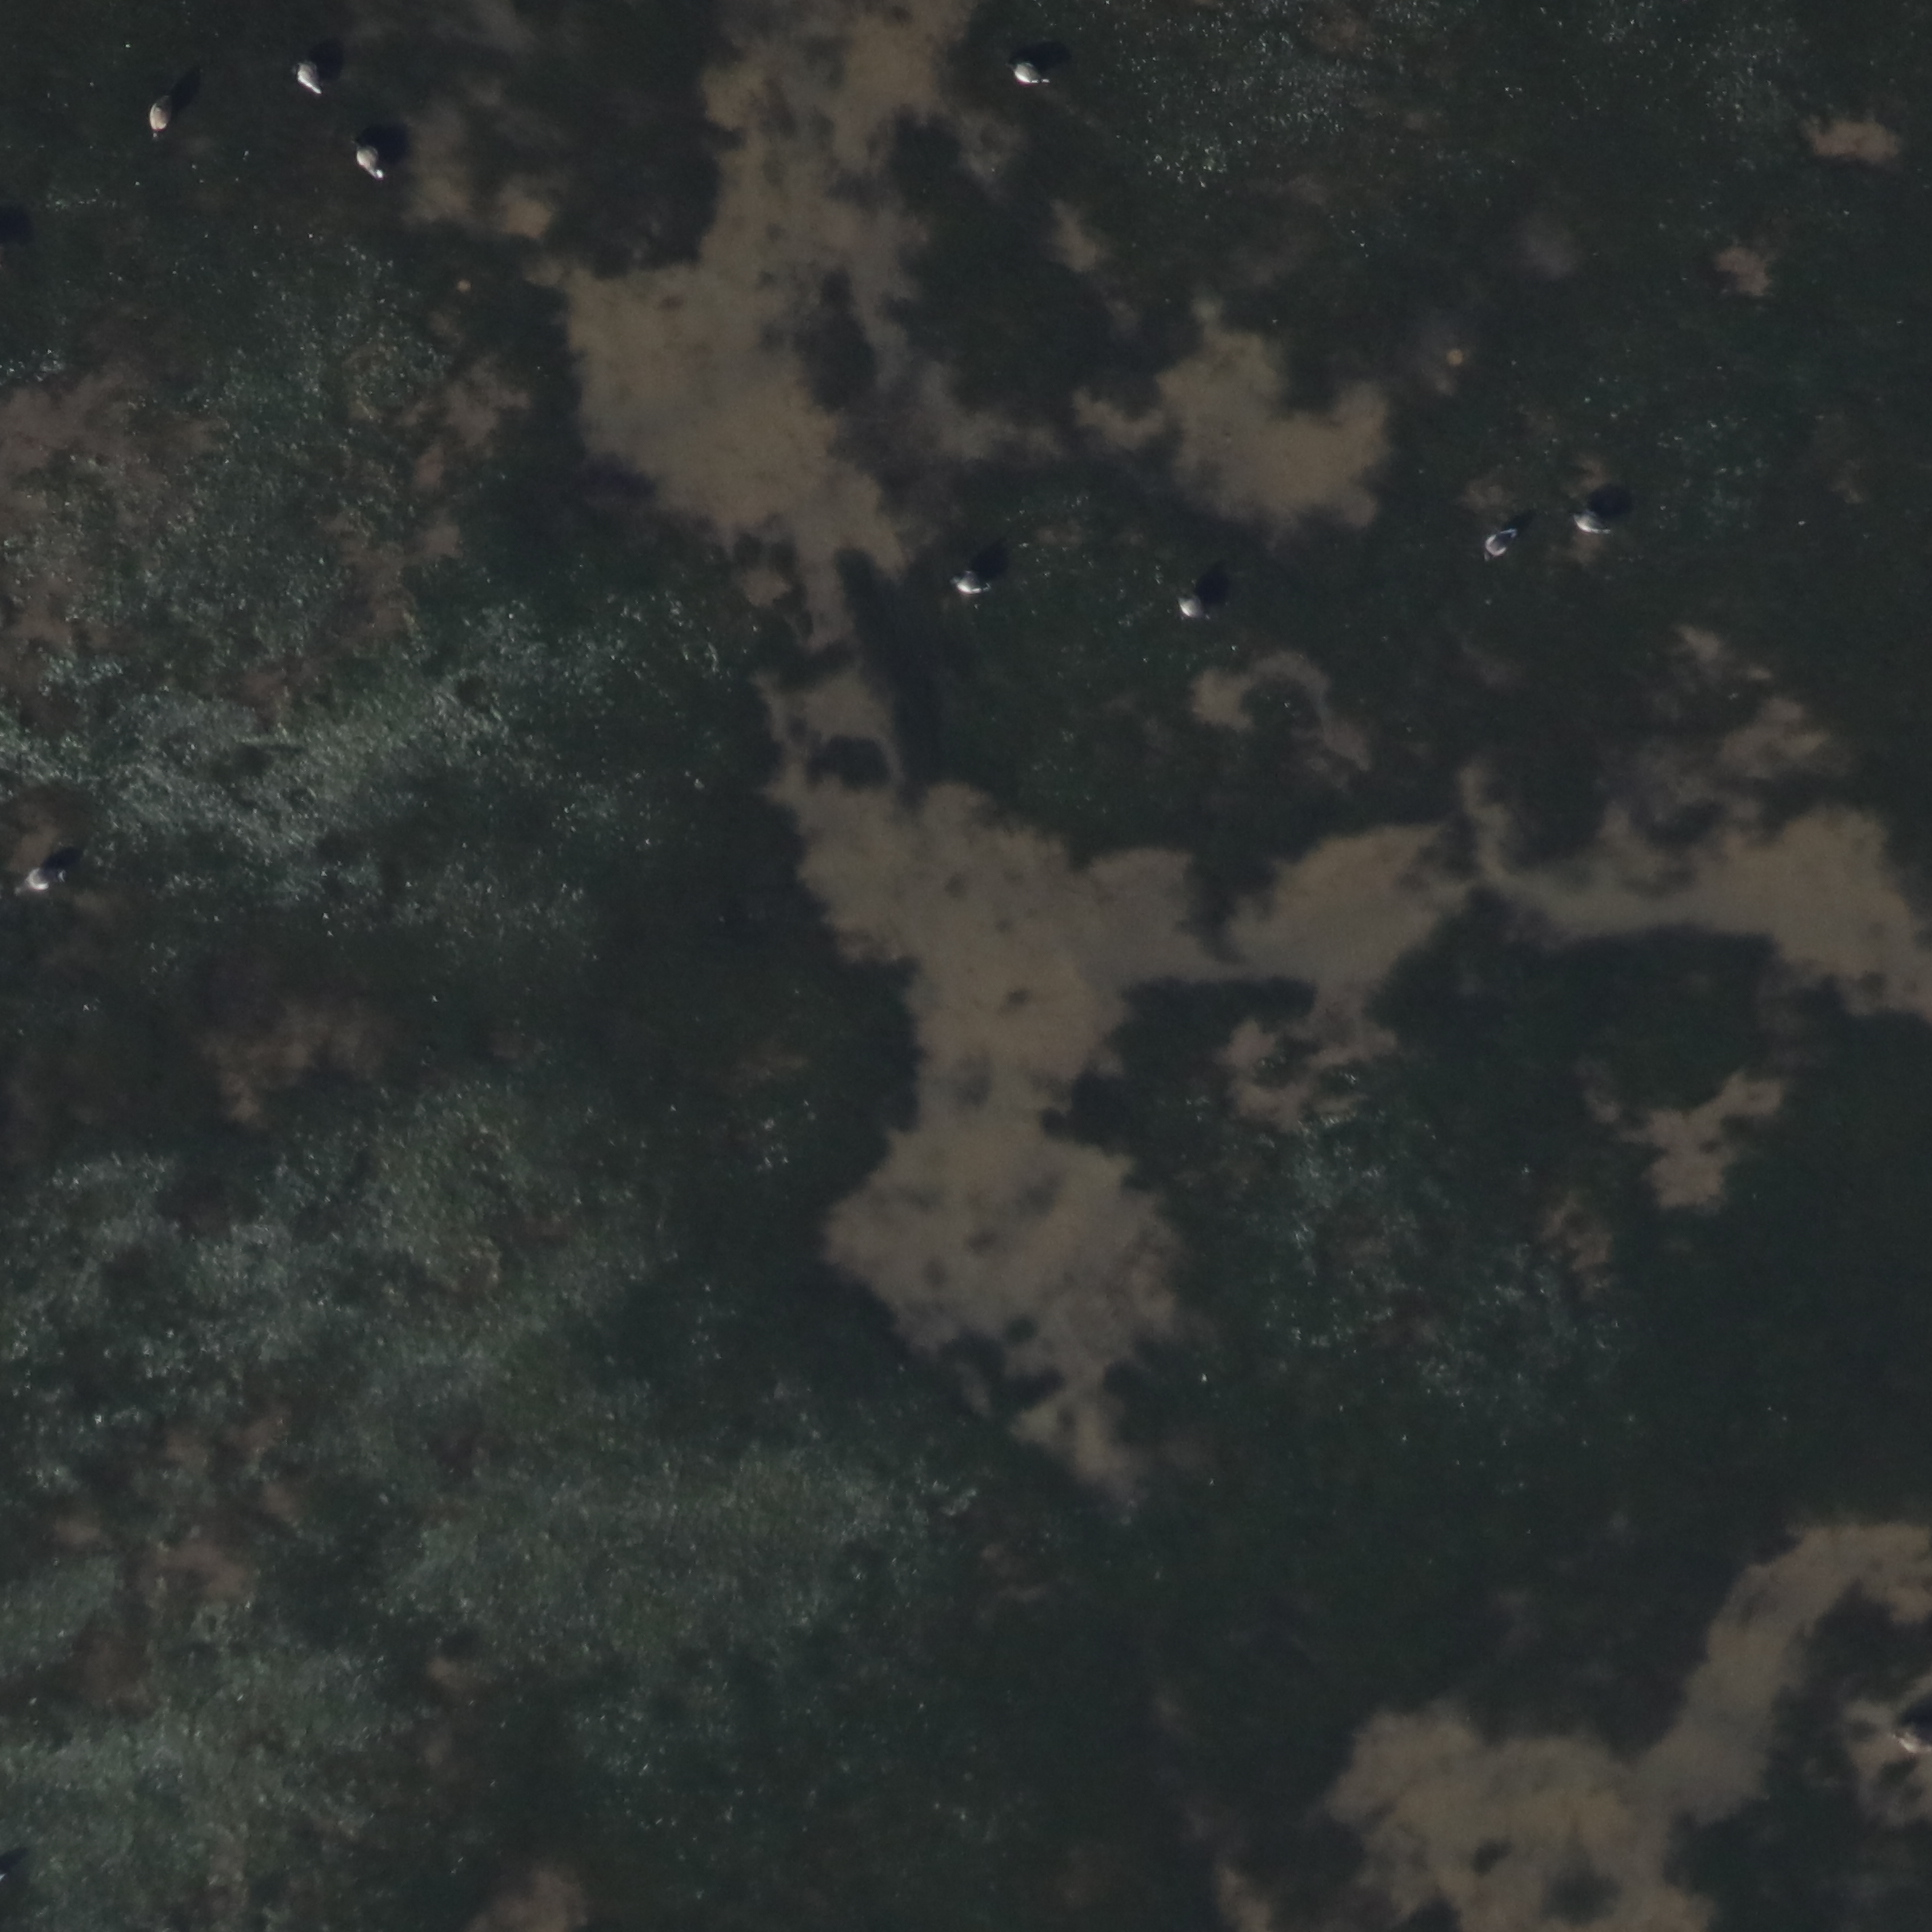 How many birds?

10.